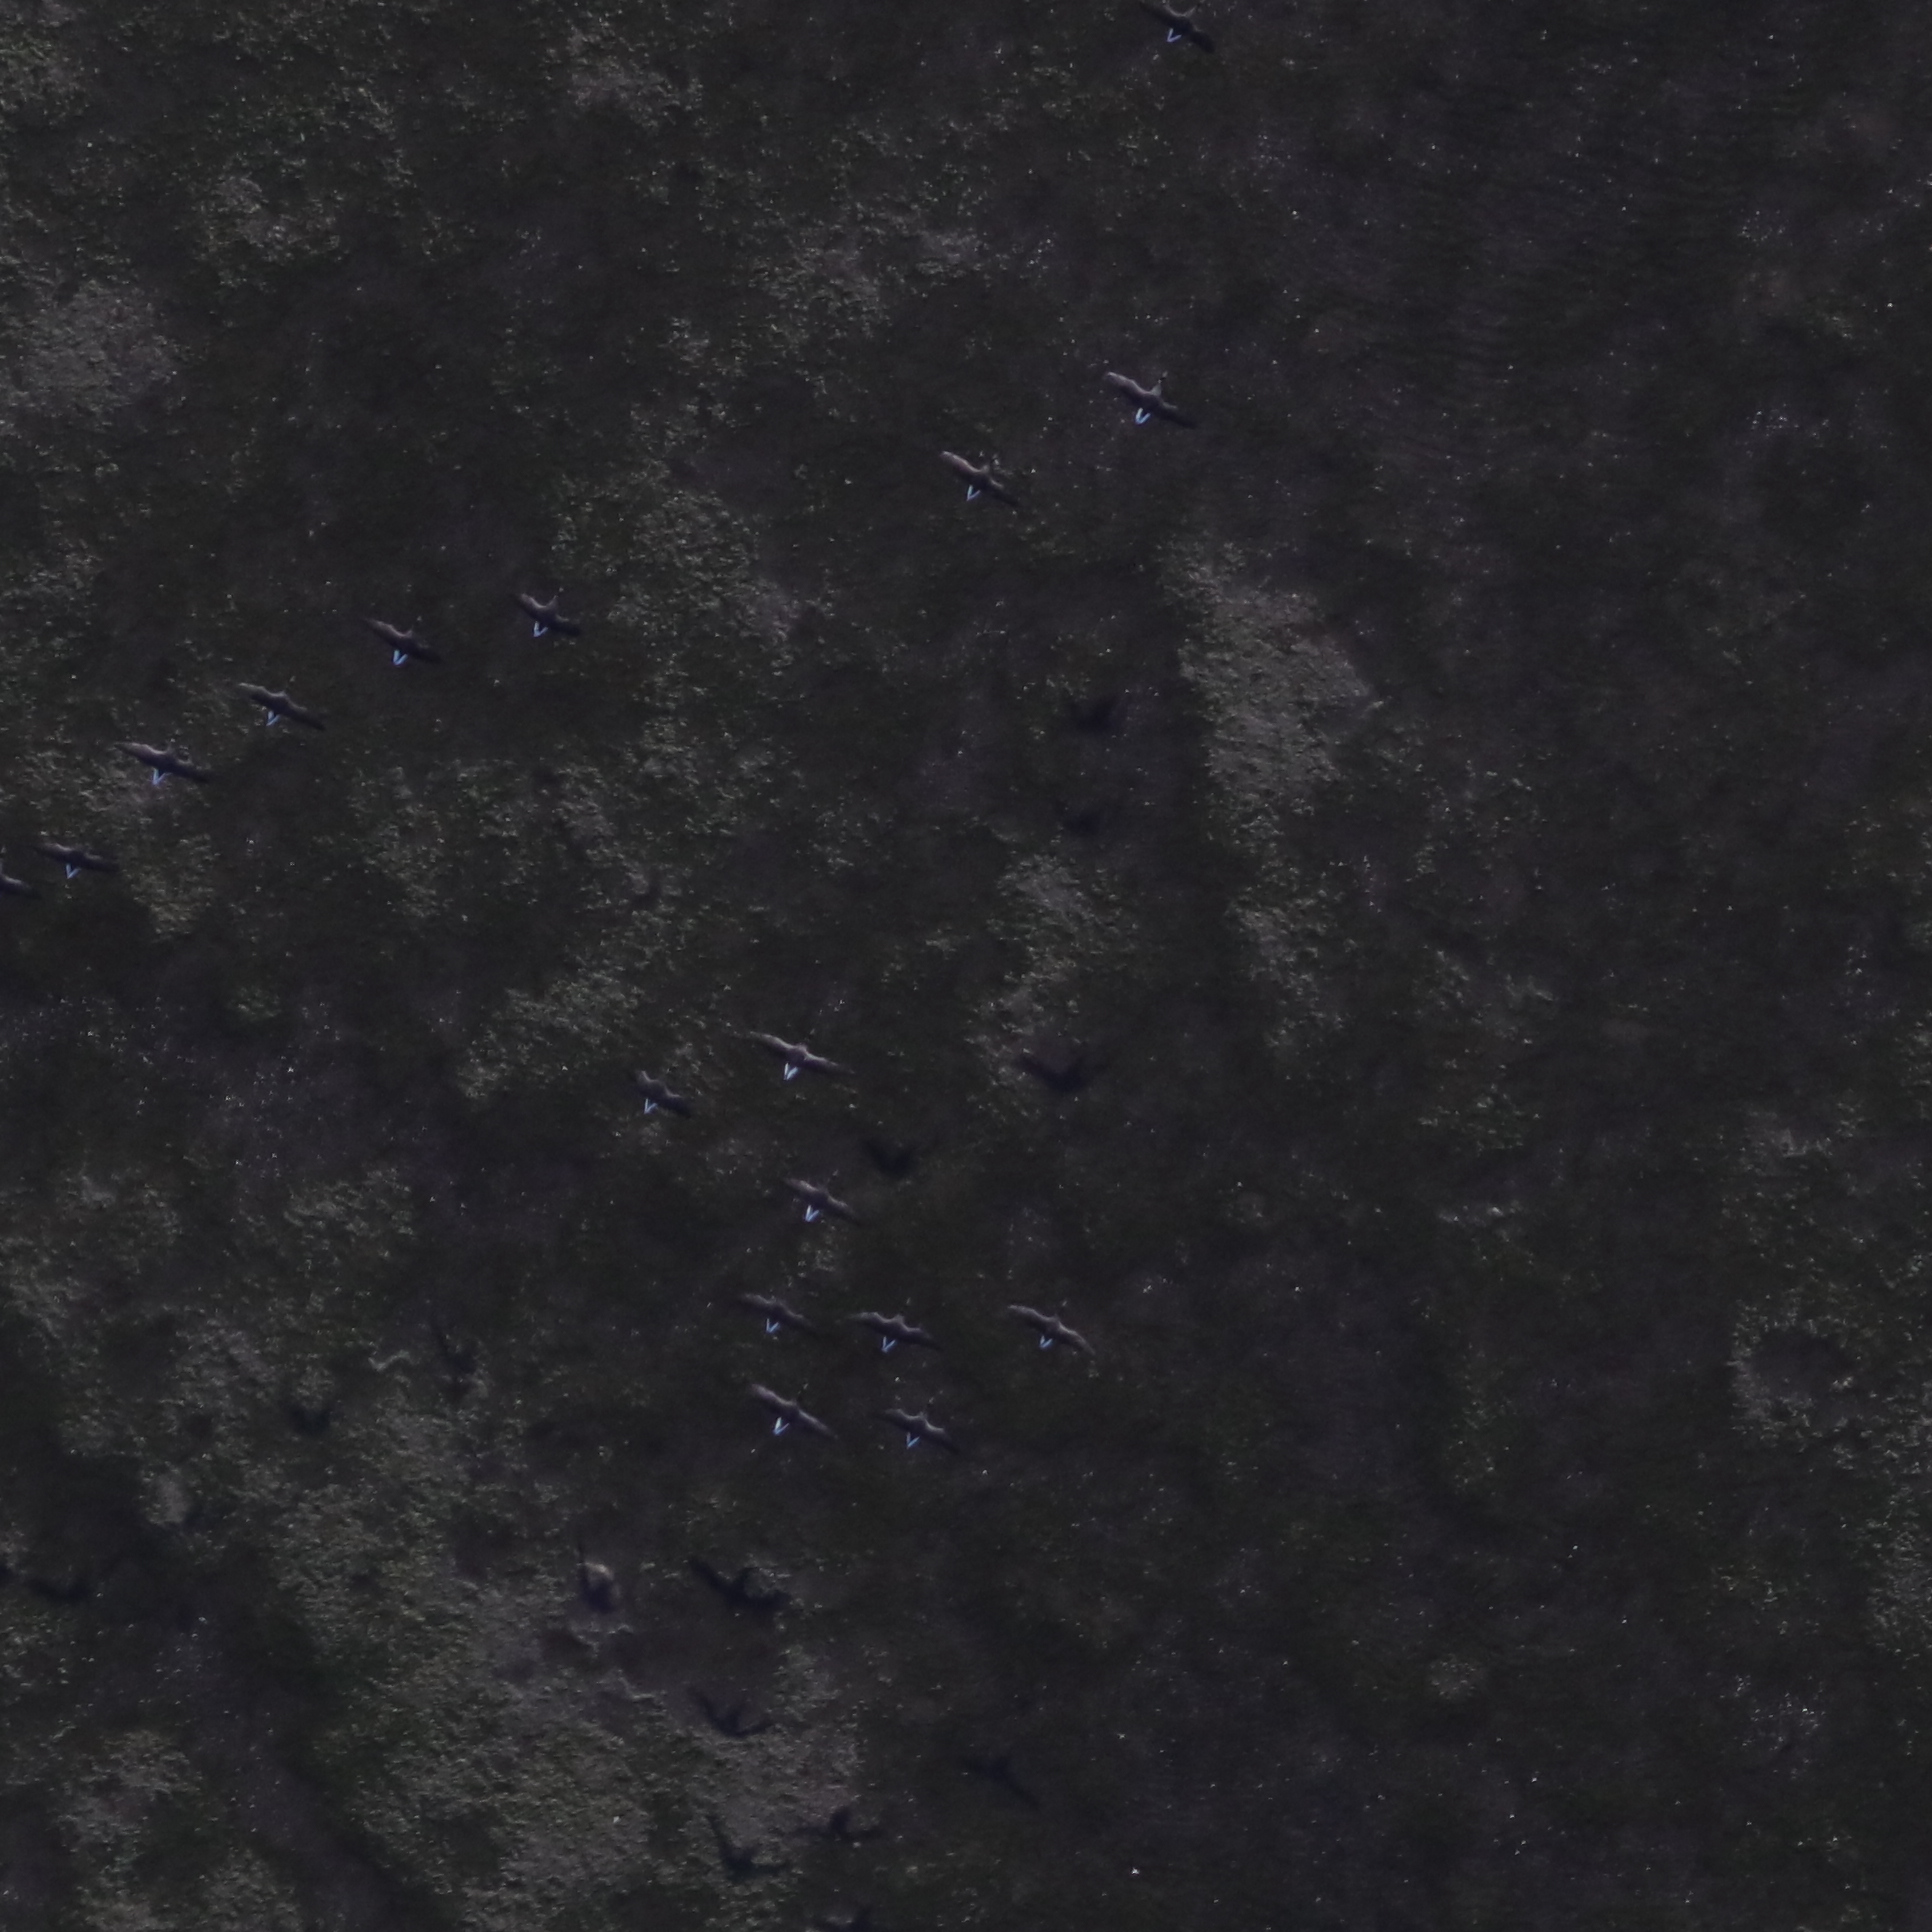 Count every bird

16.